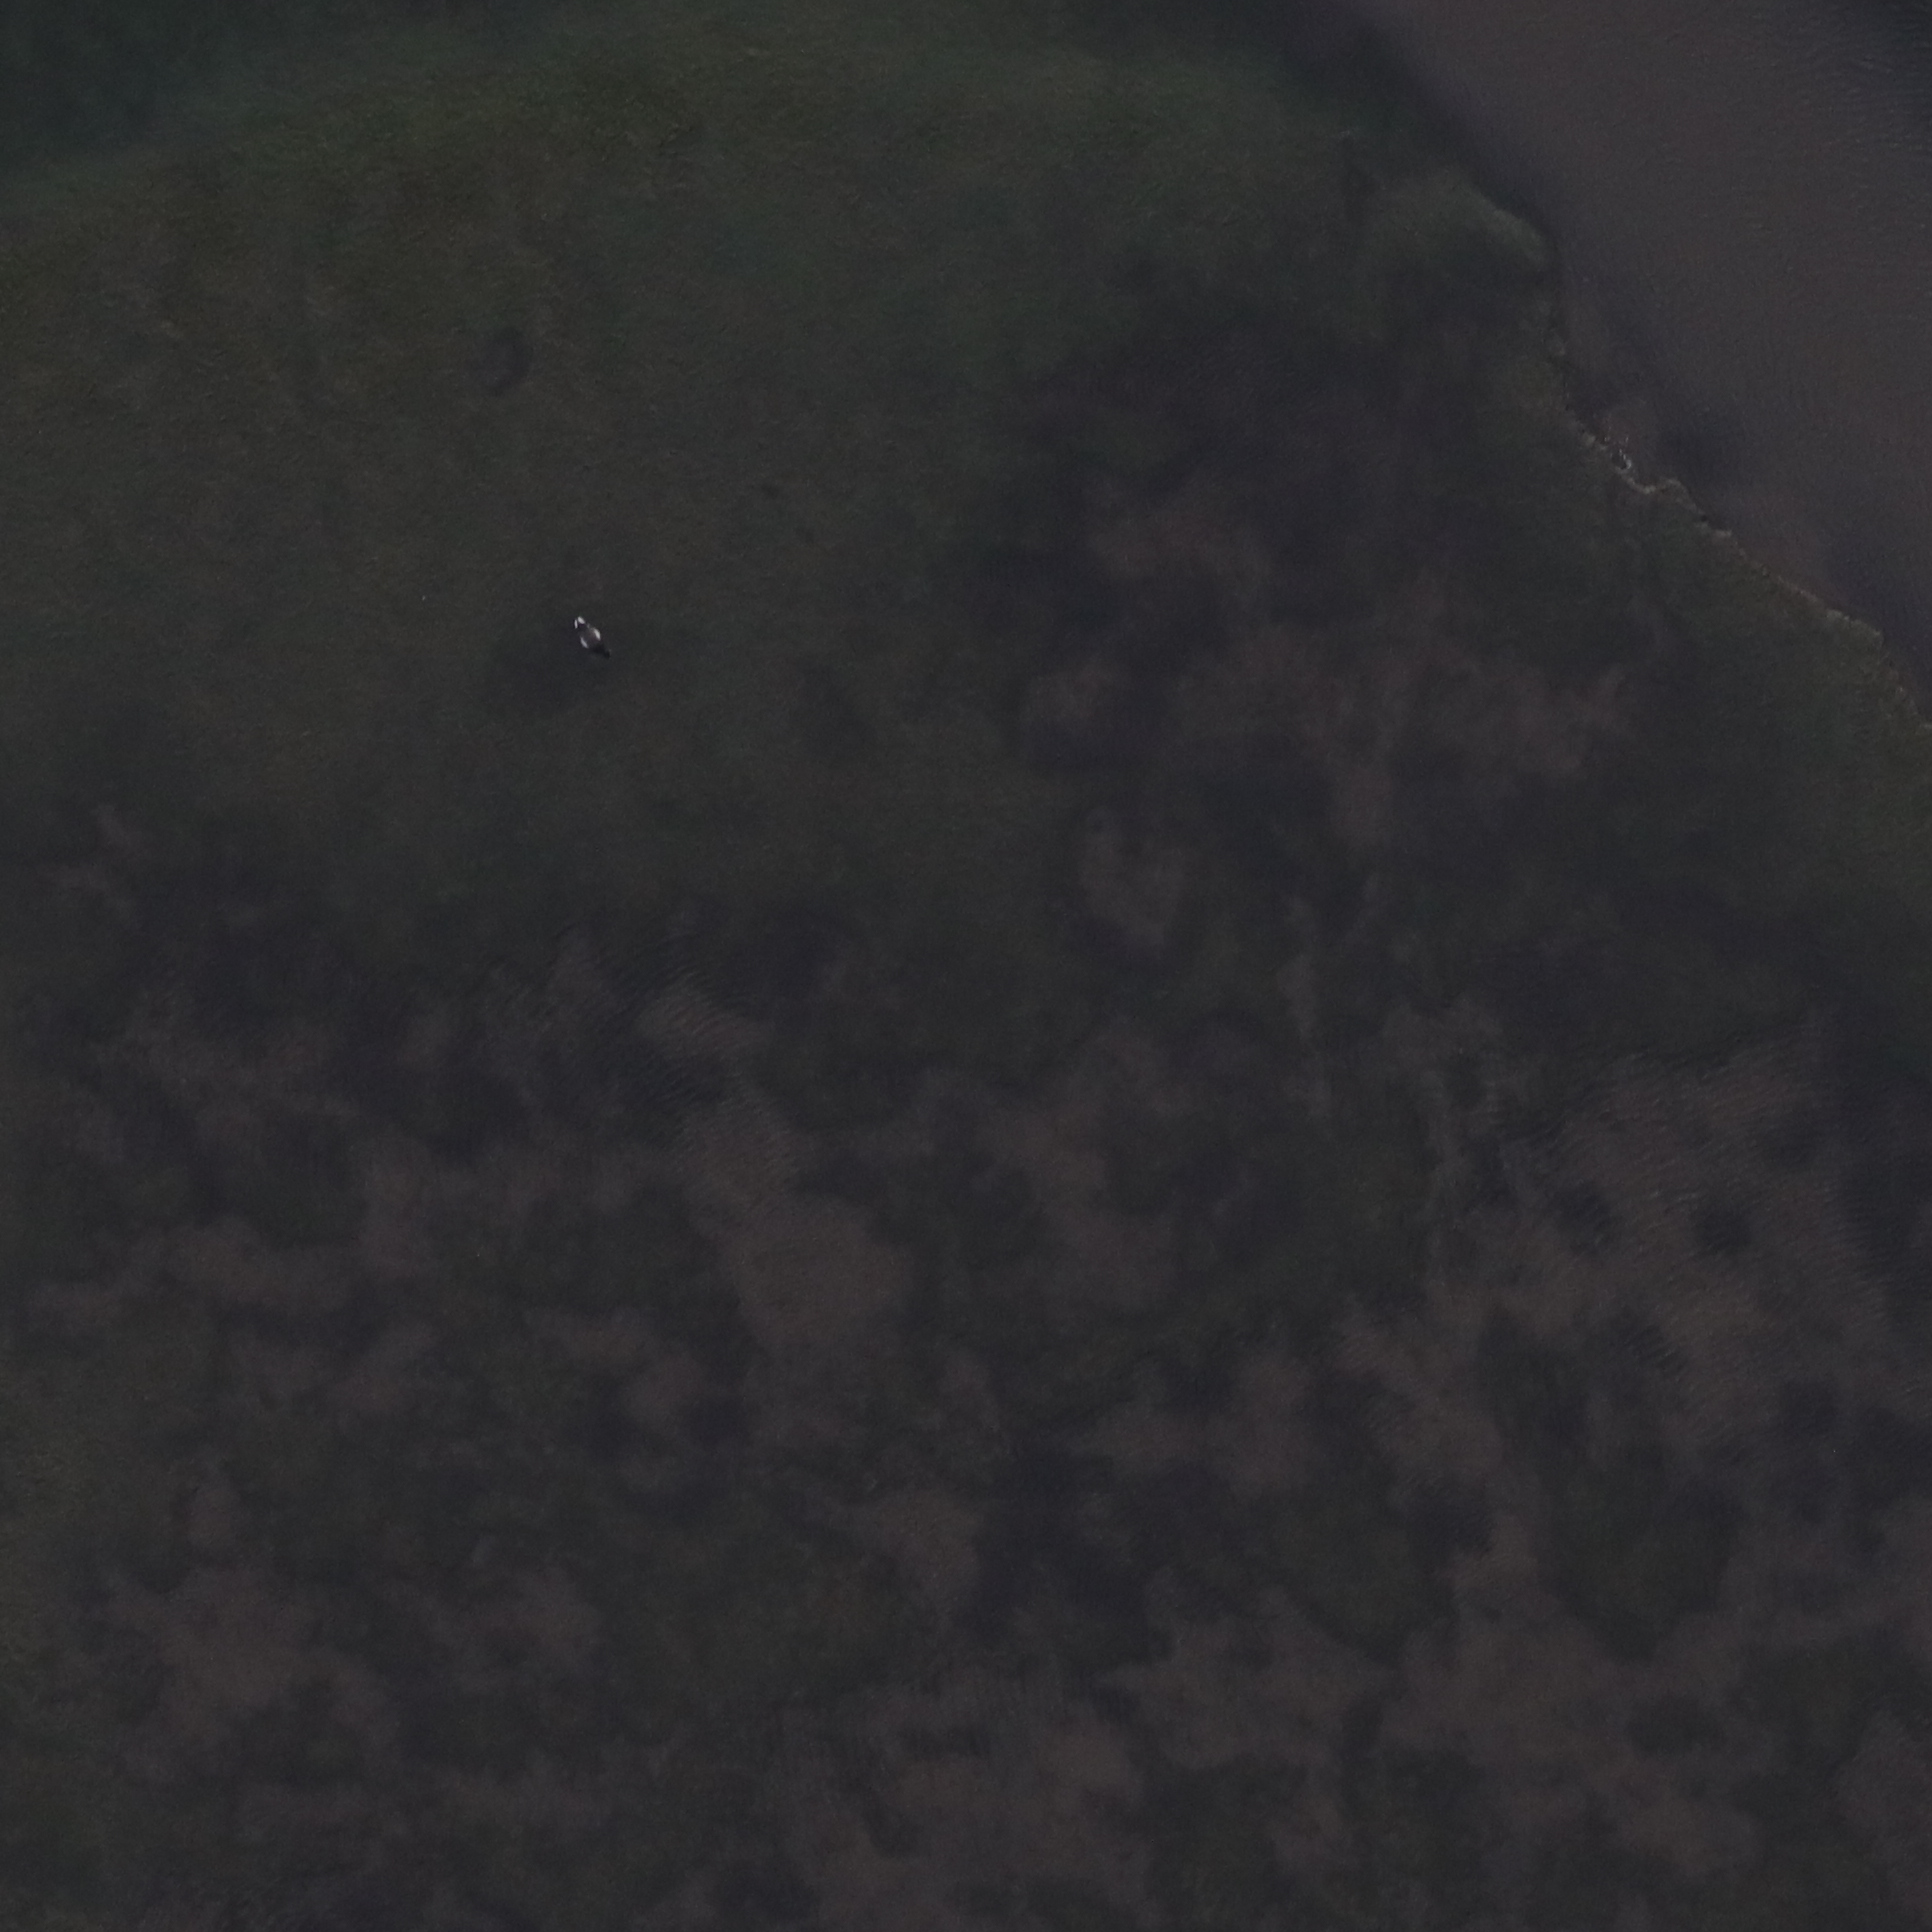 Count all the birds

1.